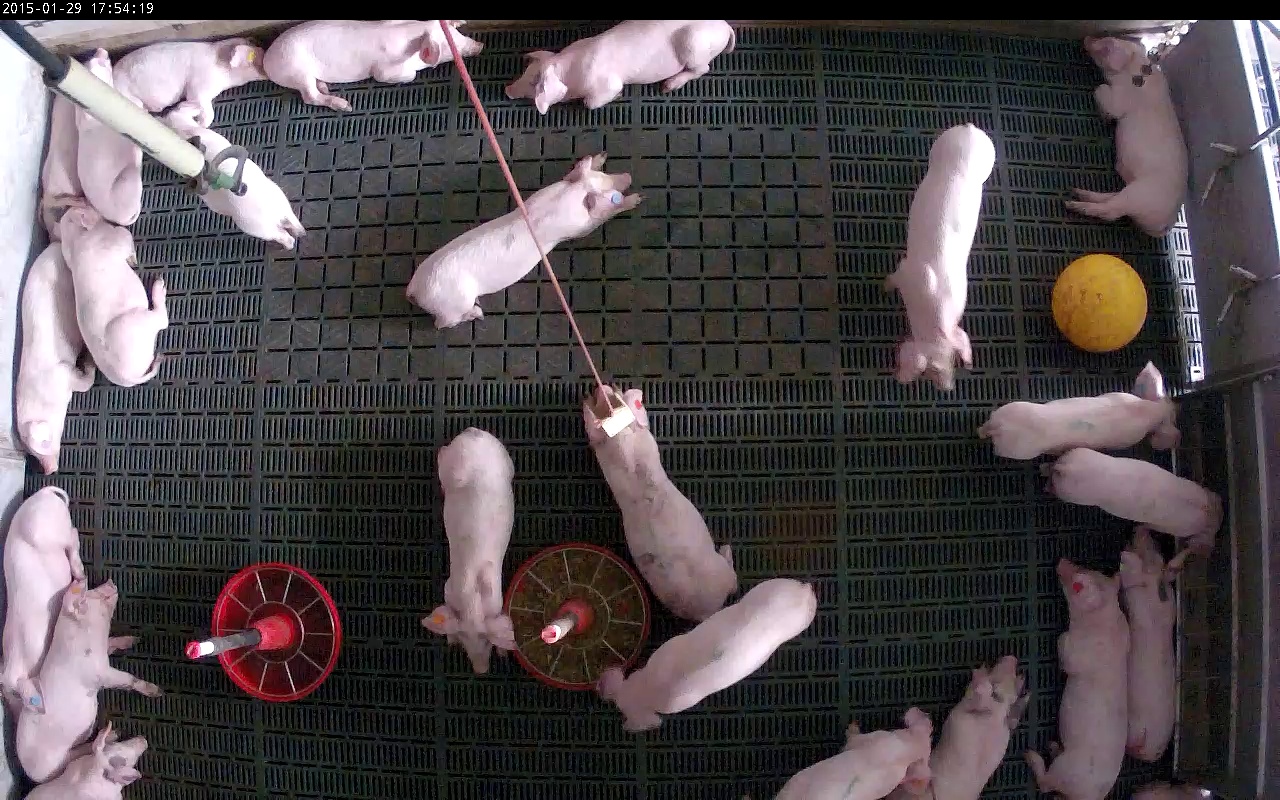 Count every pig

23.